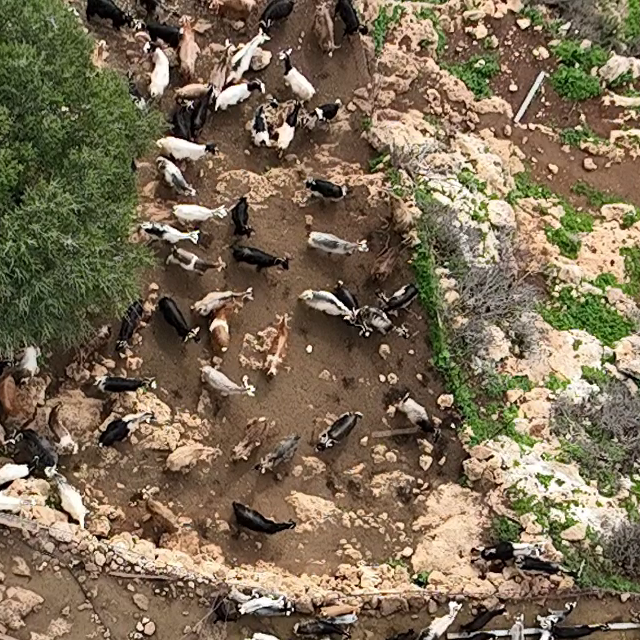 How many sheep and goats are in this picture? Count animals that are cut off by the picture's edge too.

77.